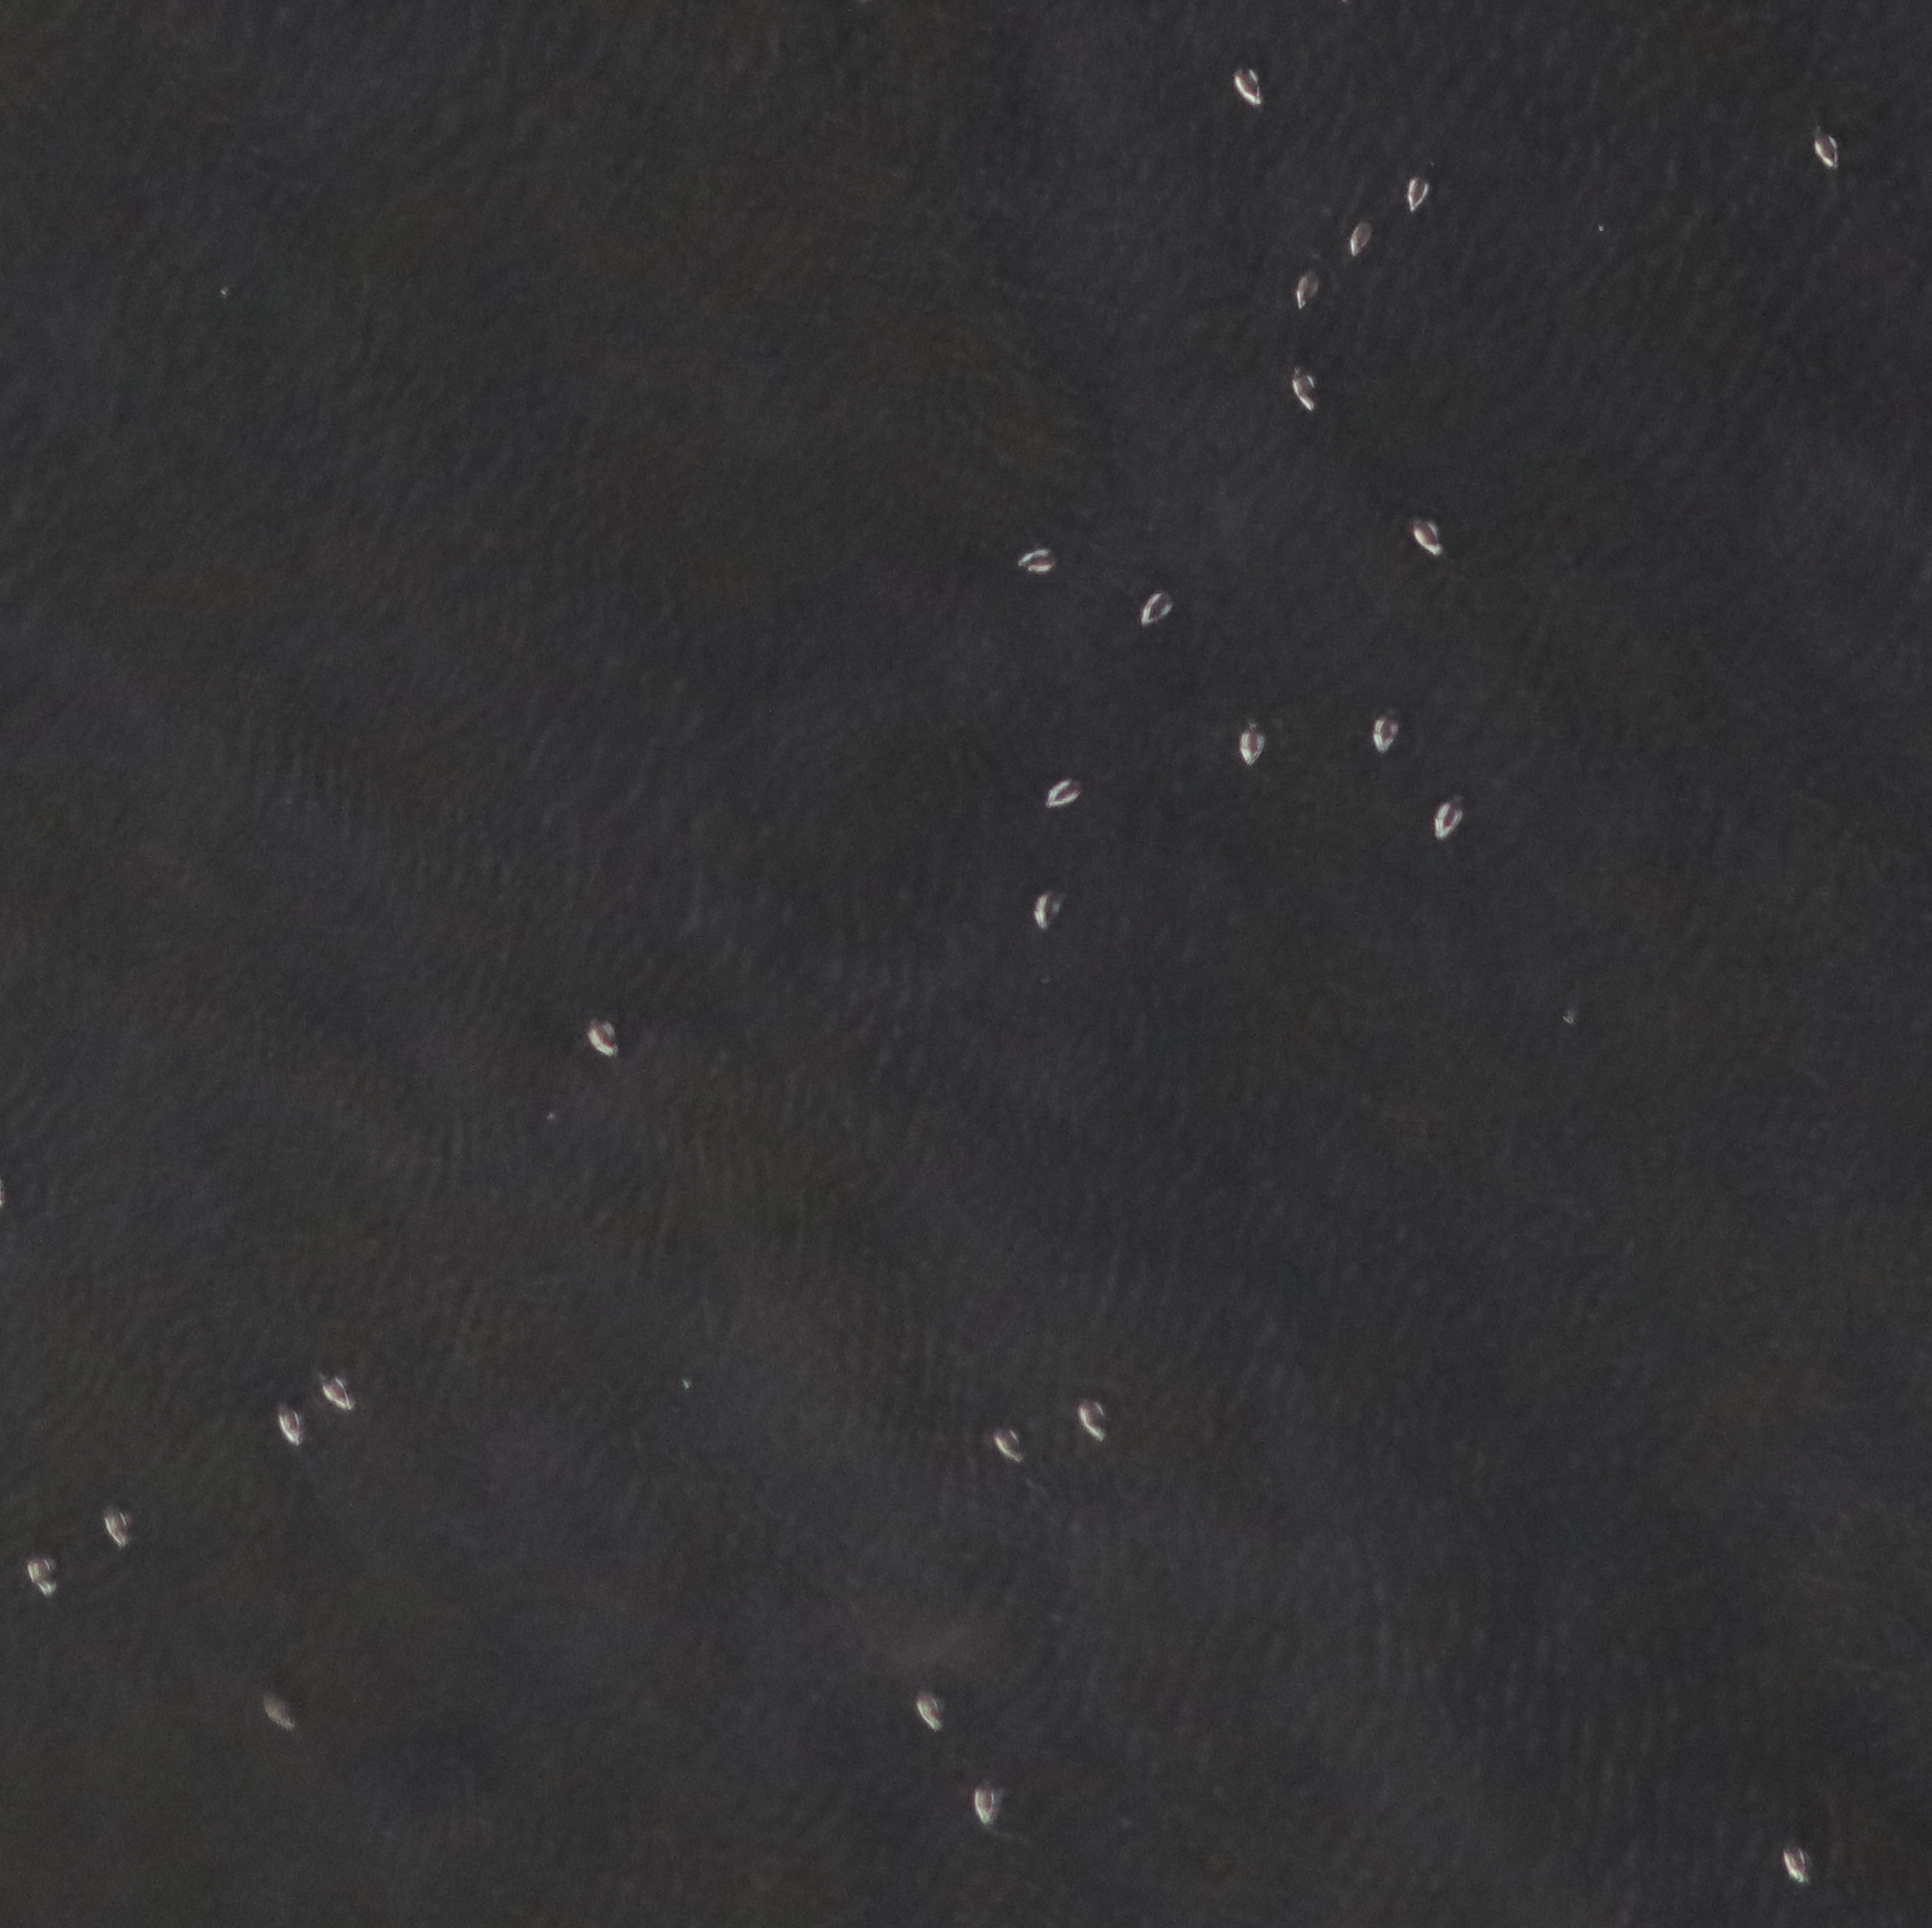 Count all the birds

25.